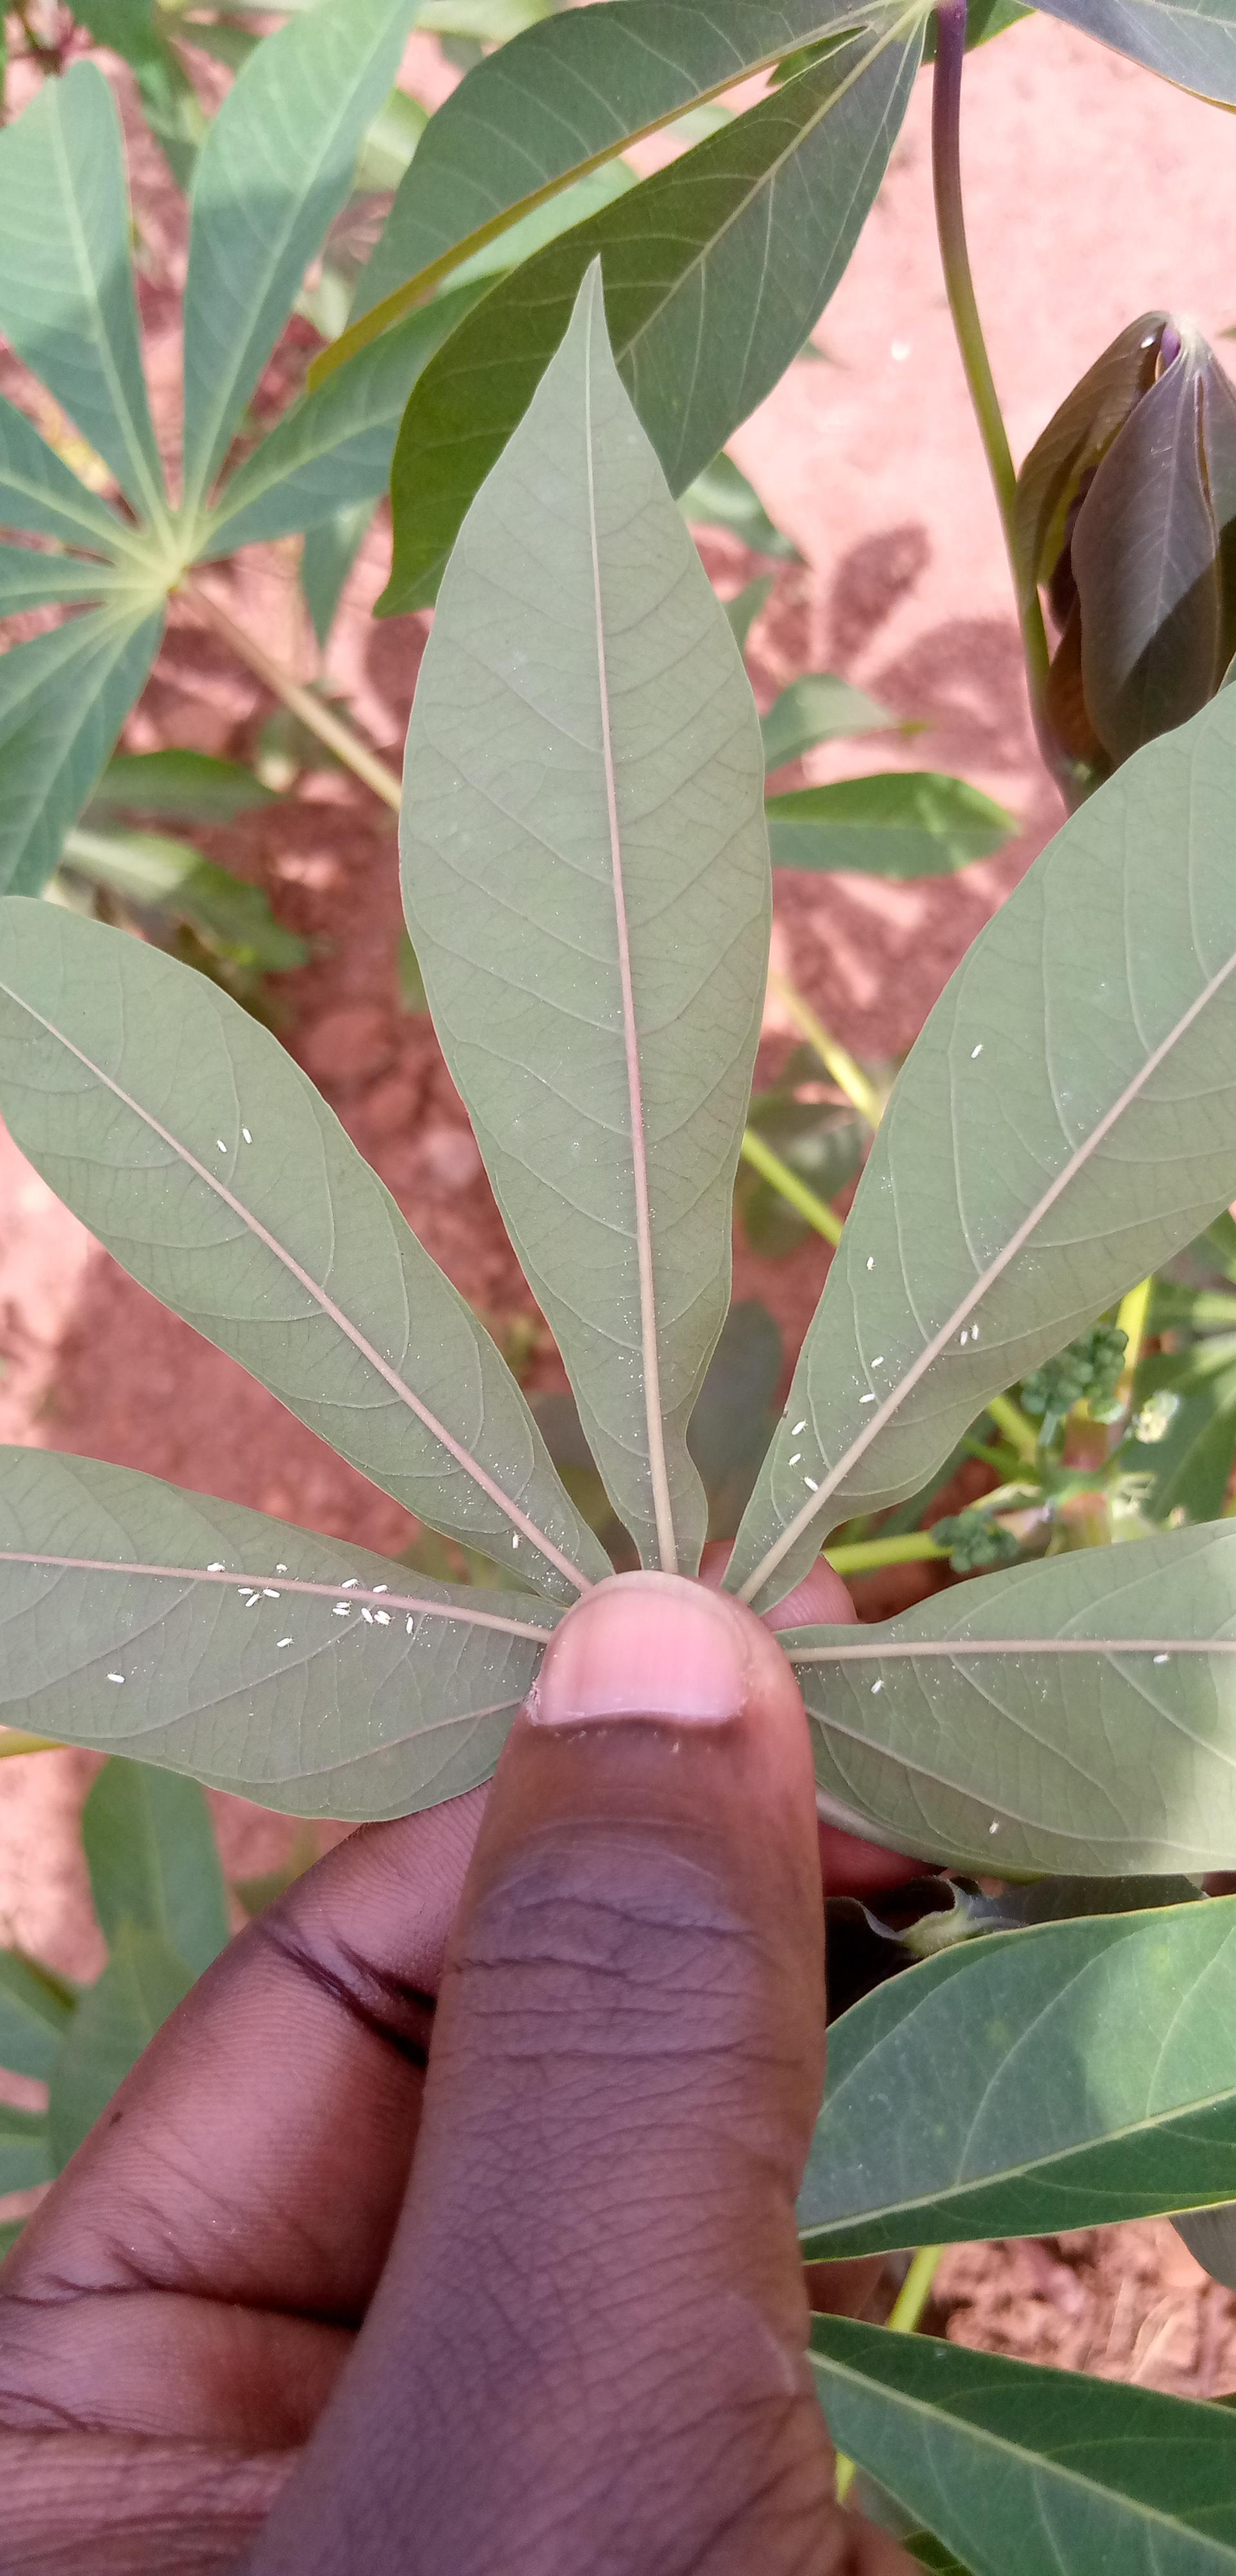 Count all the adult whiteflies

30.